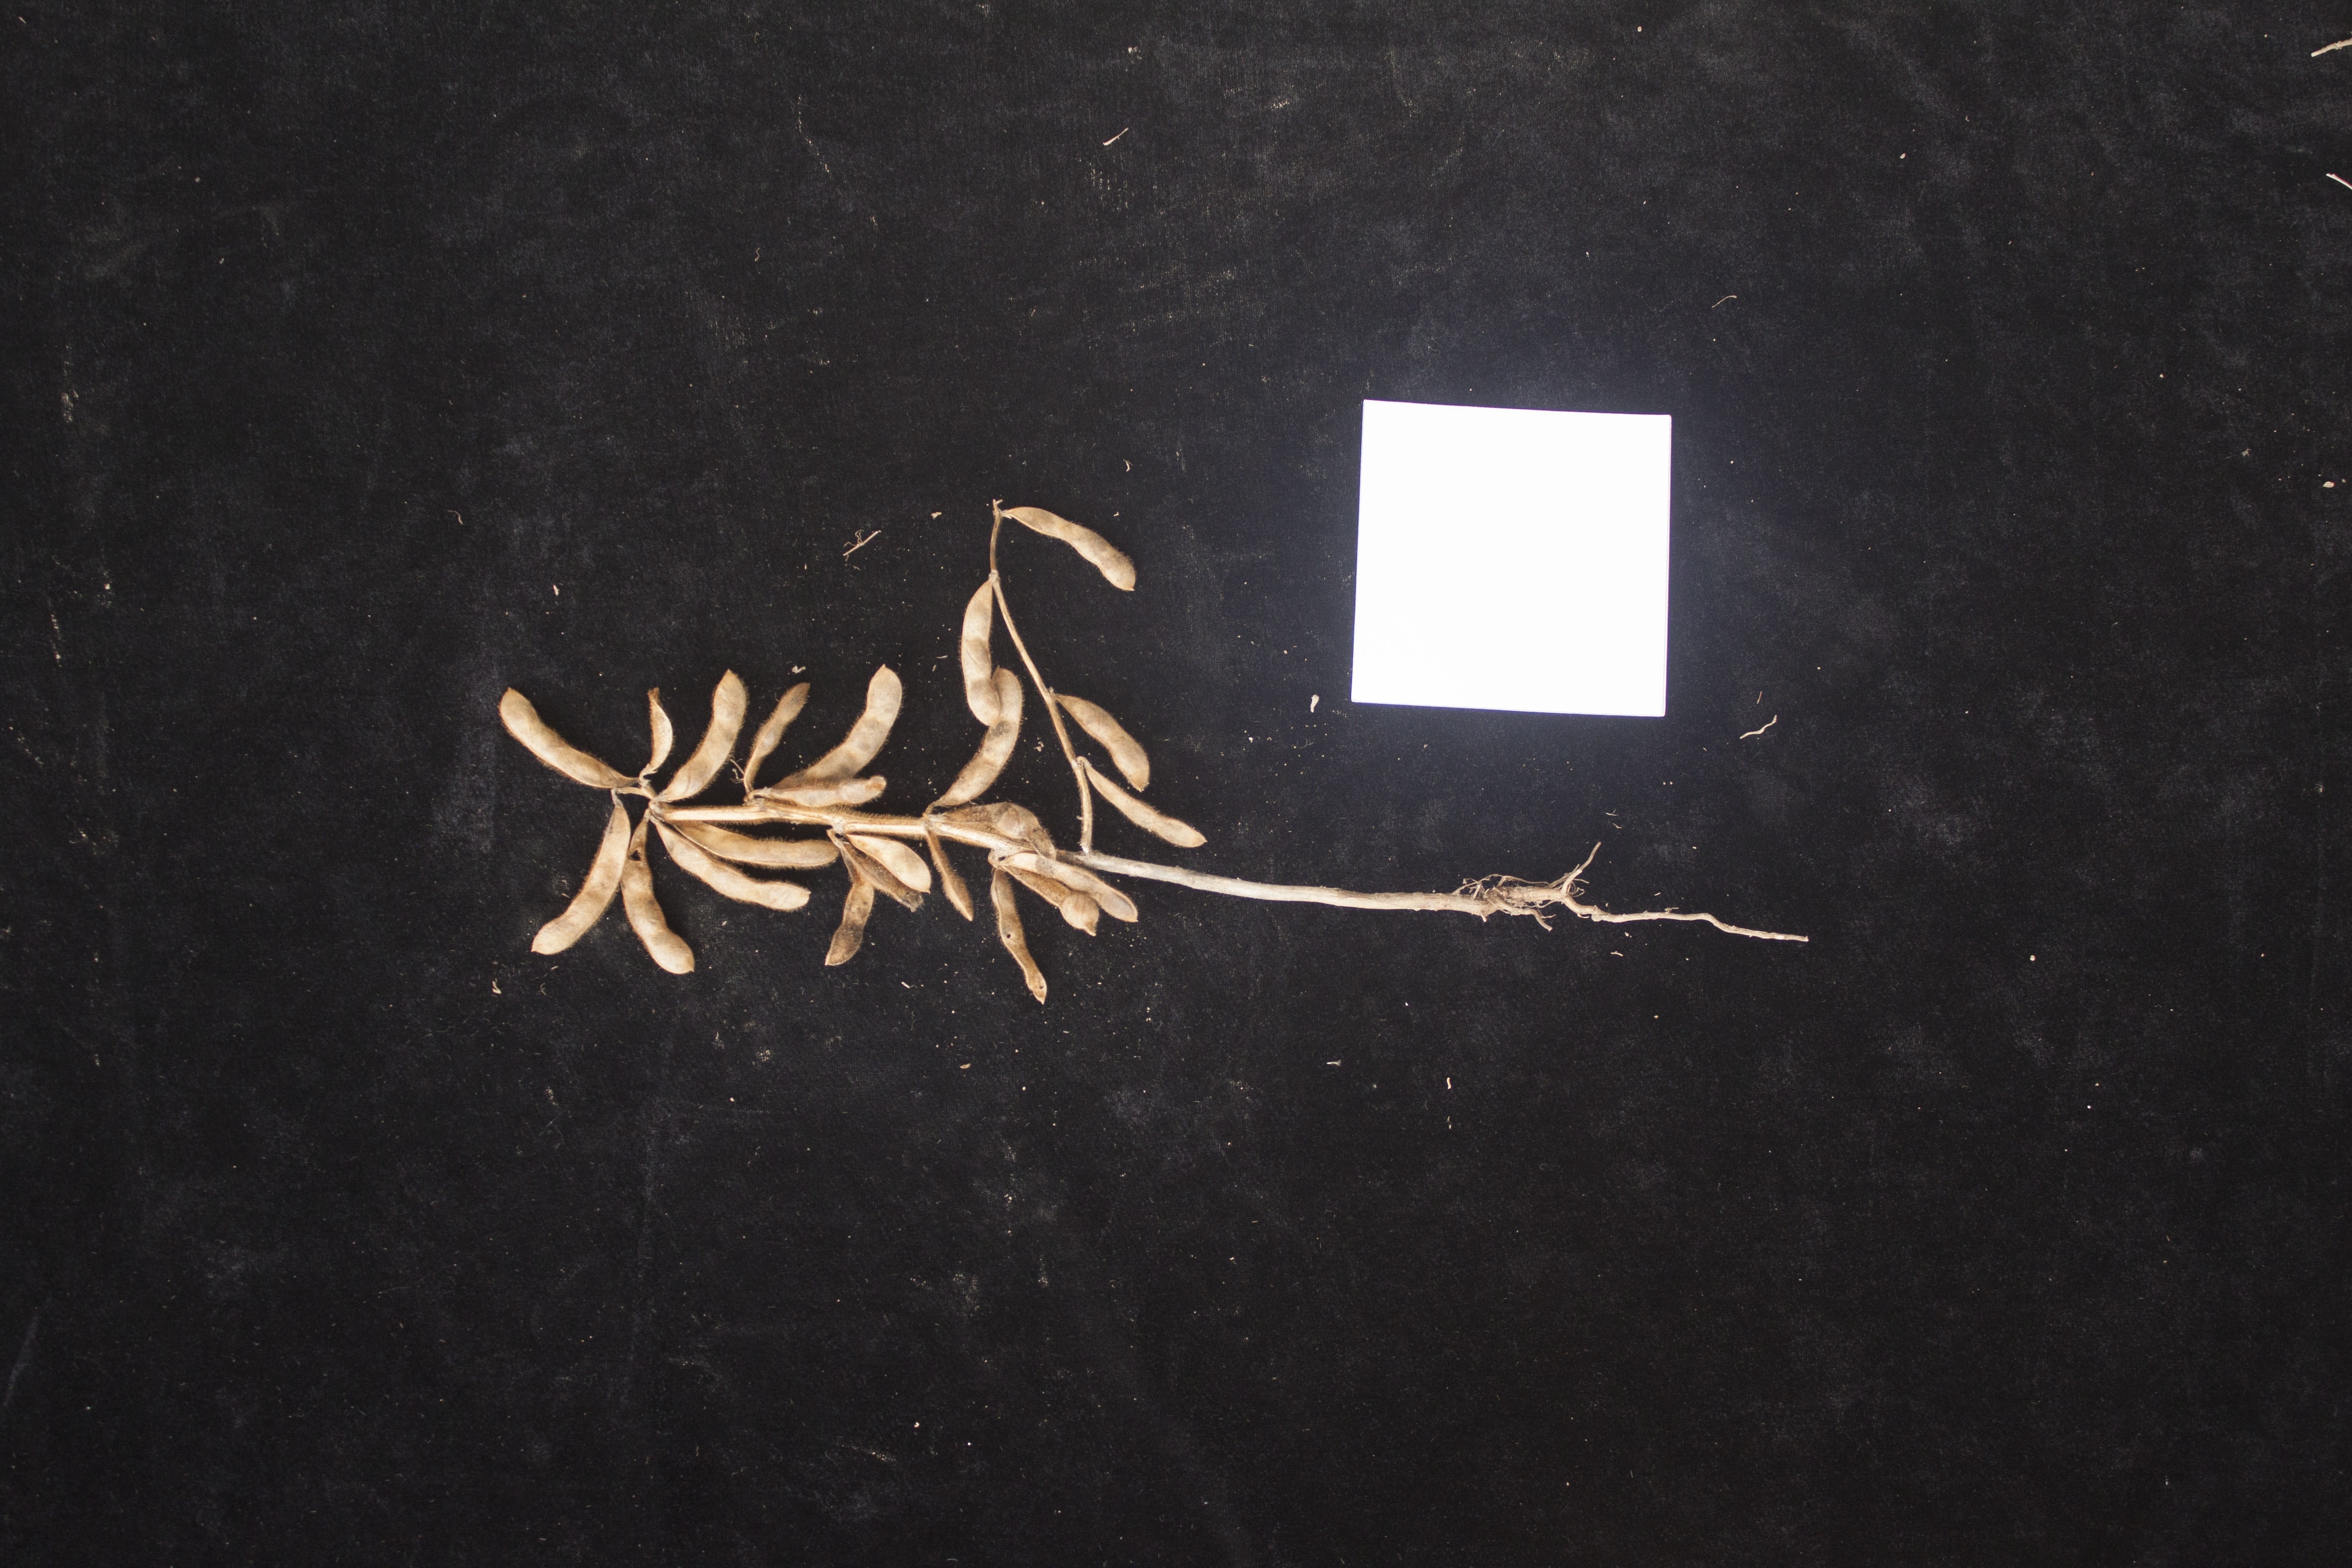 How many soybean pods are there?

23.